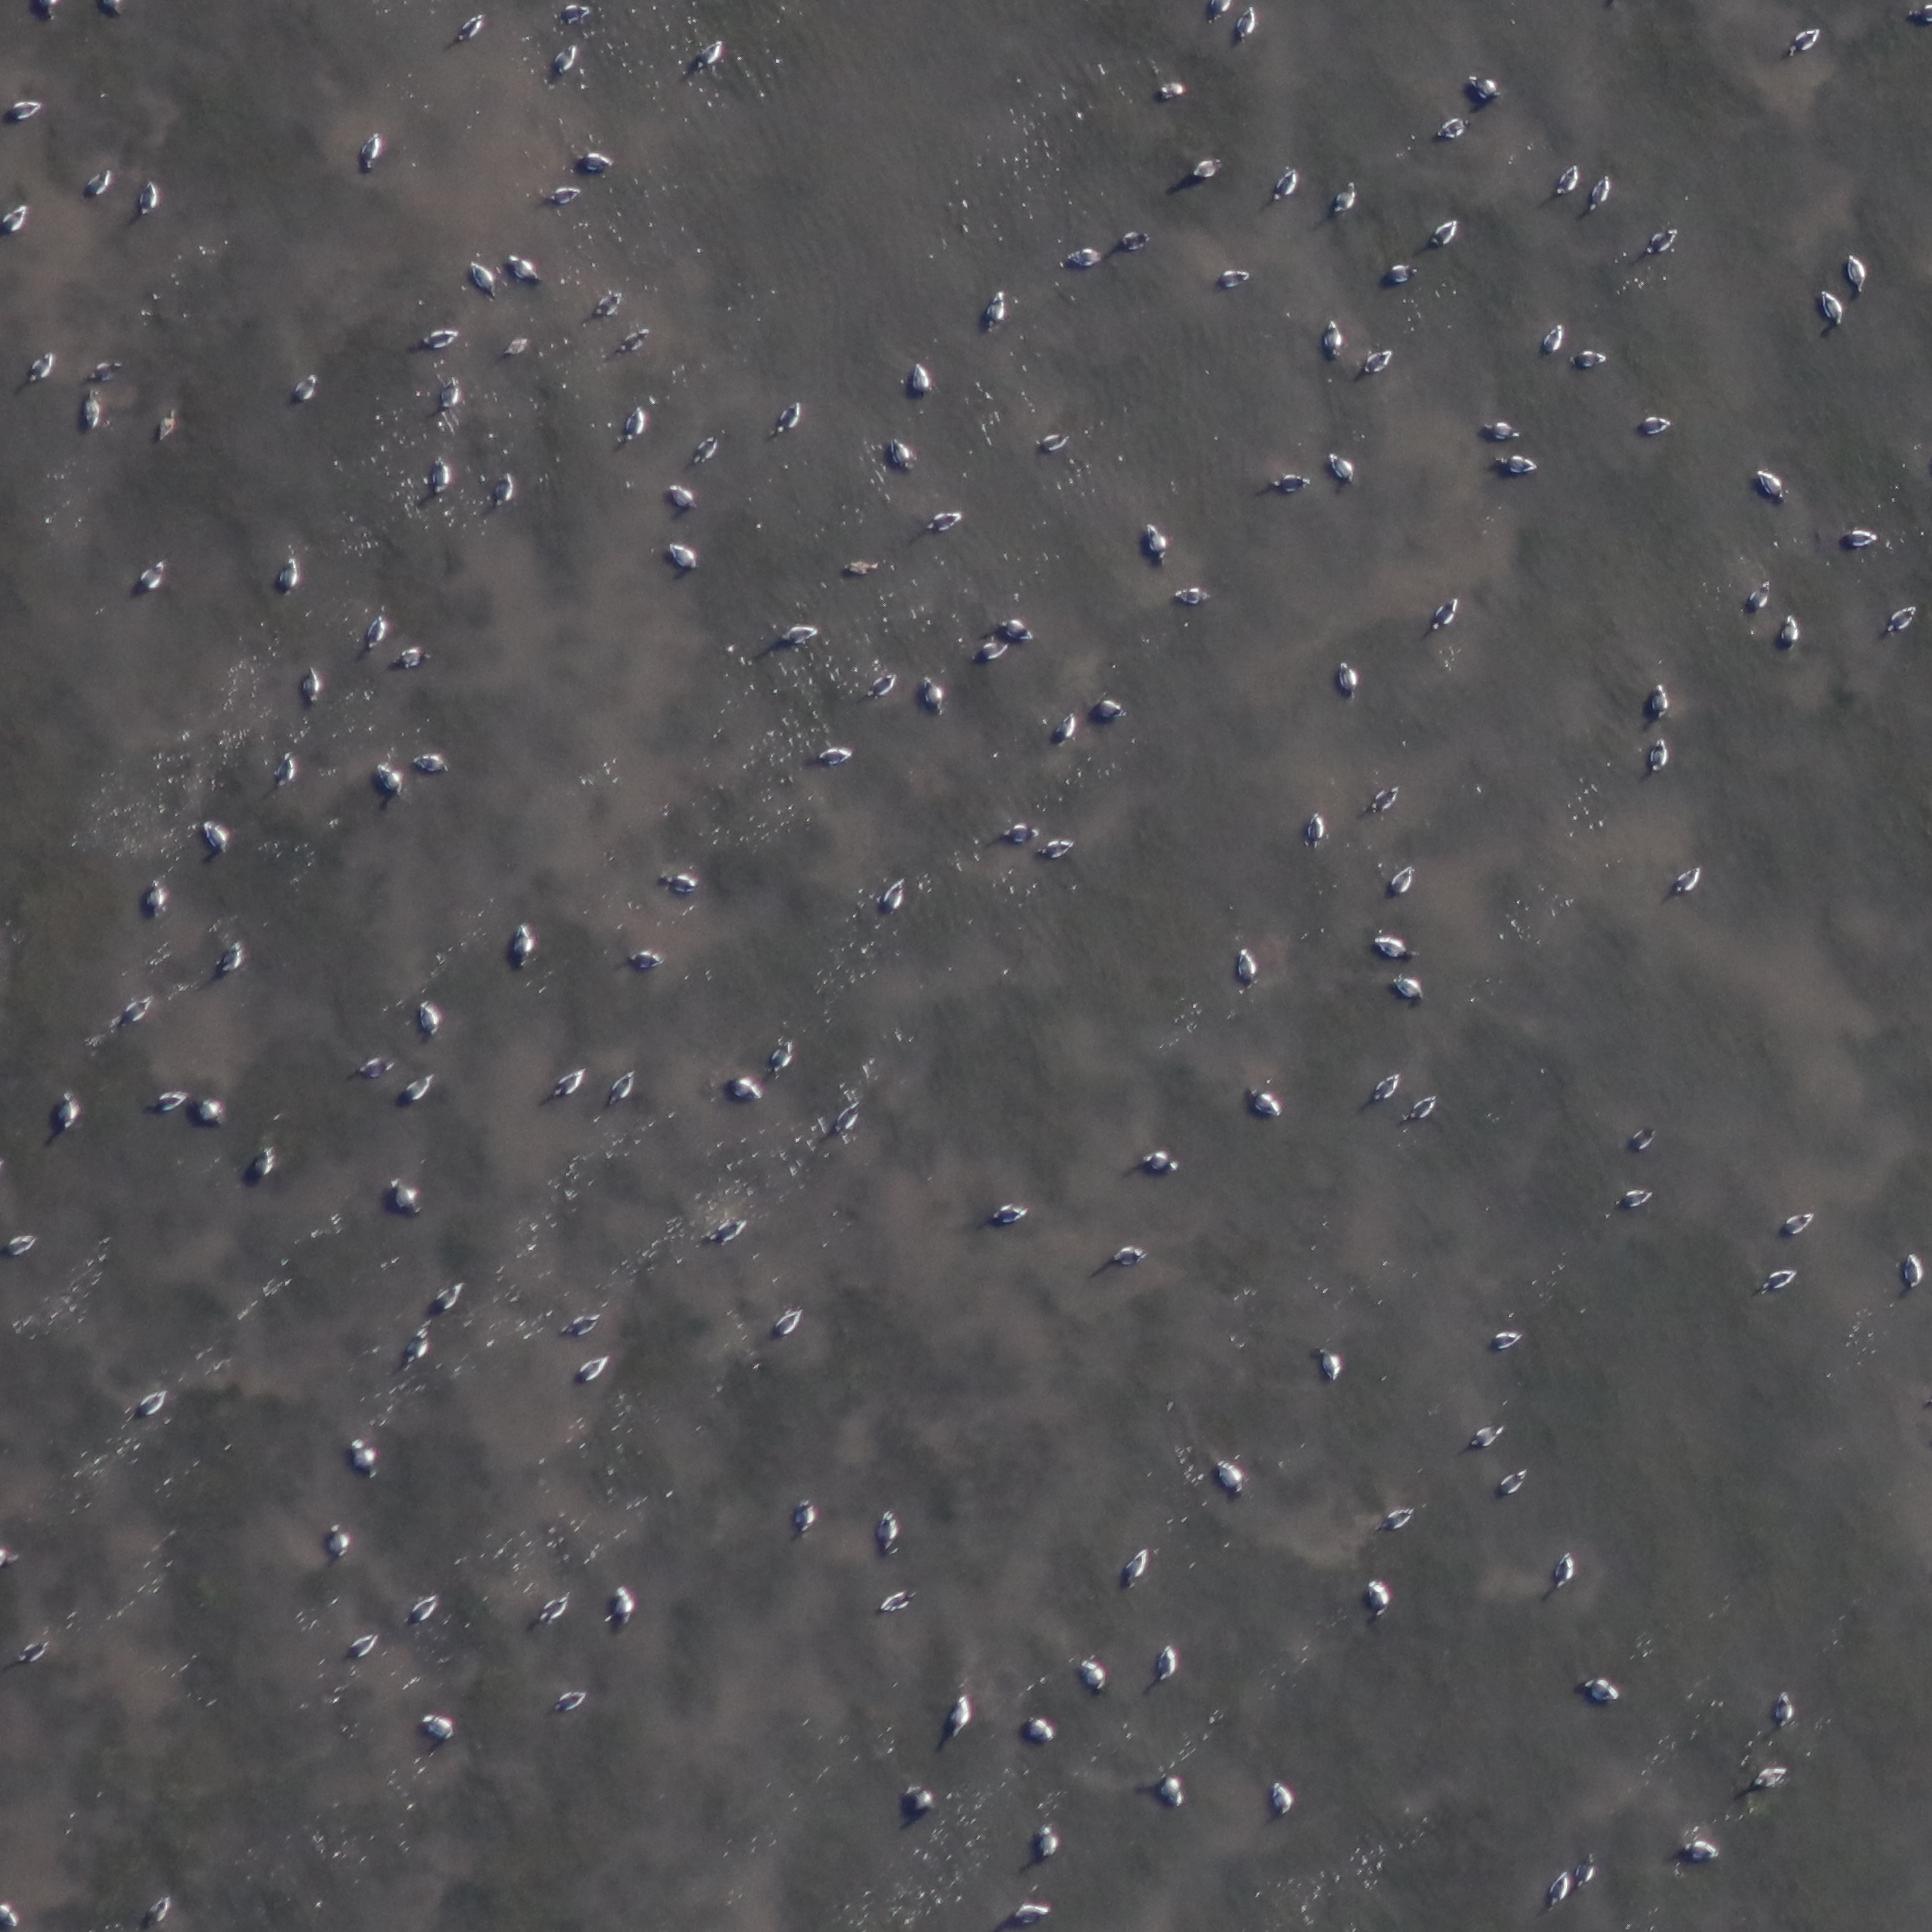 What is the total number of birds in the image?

179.